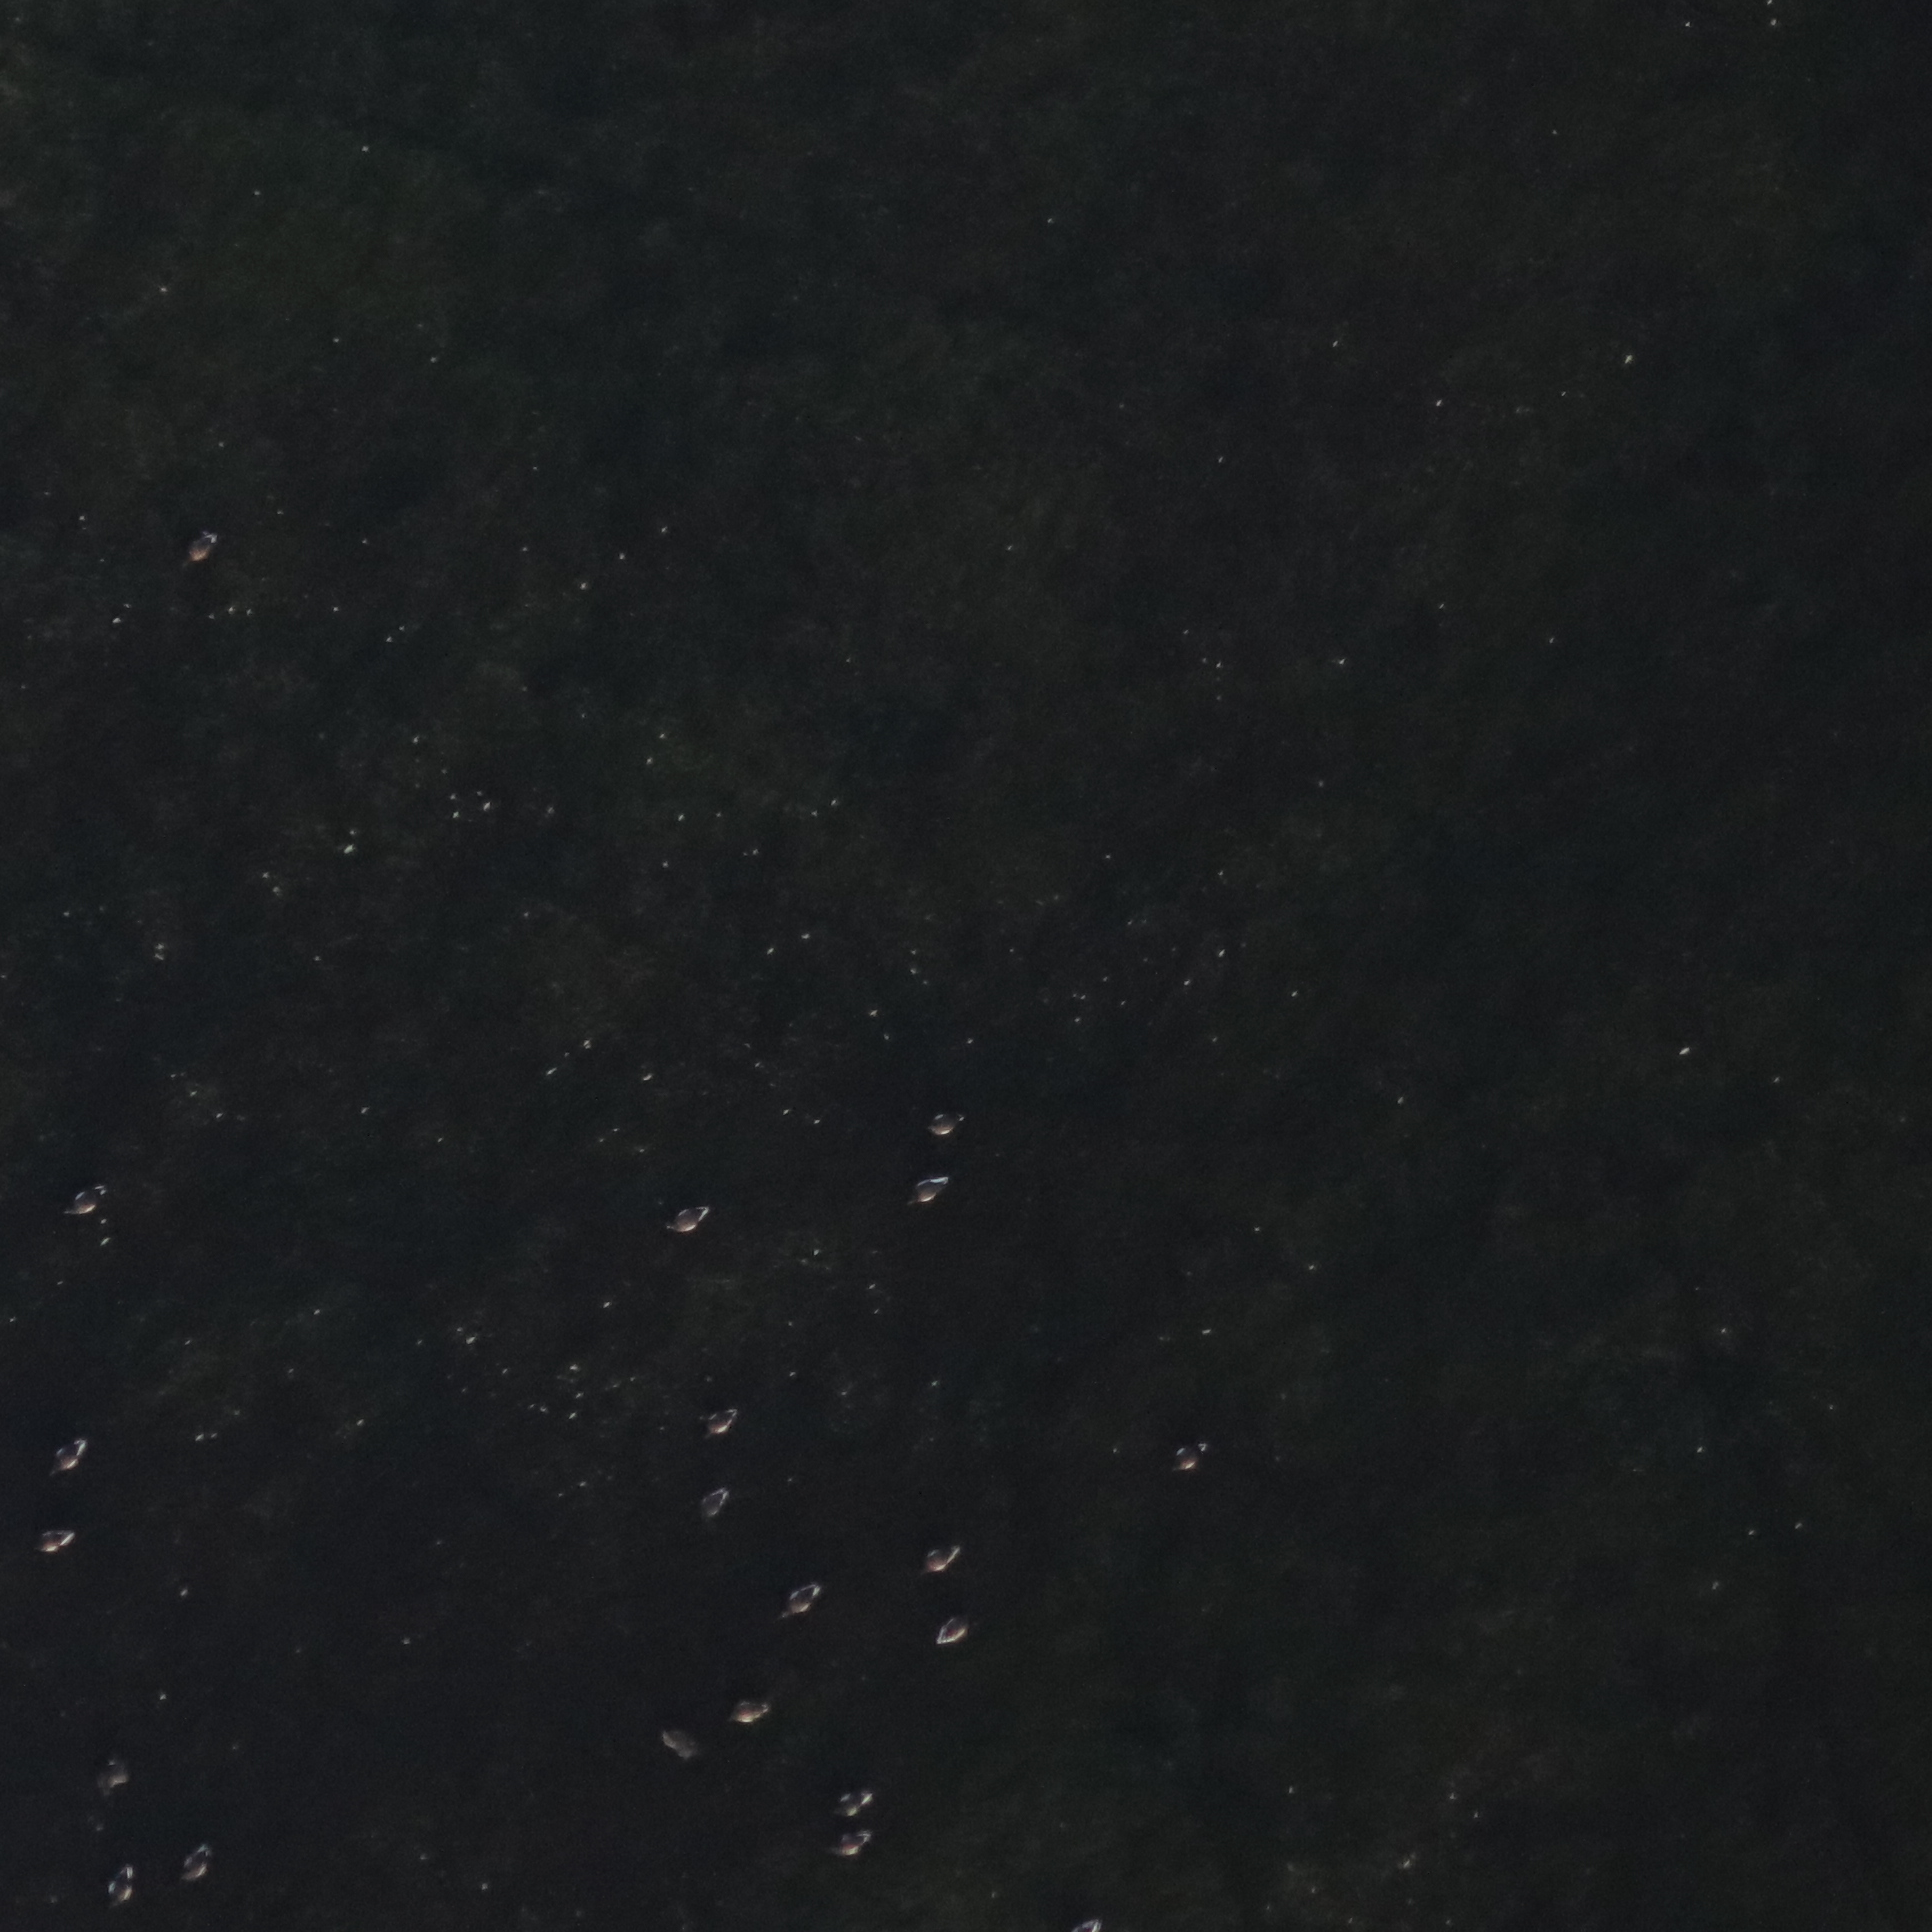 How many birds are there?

18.